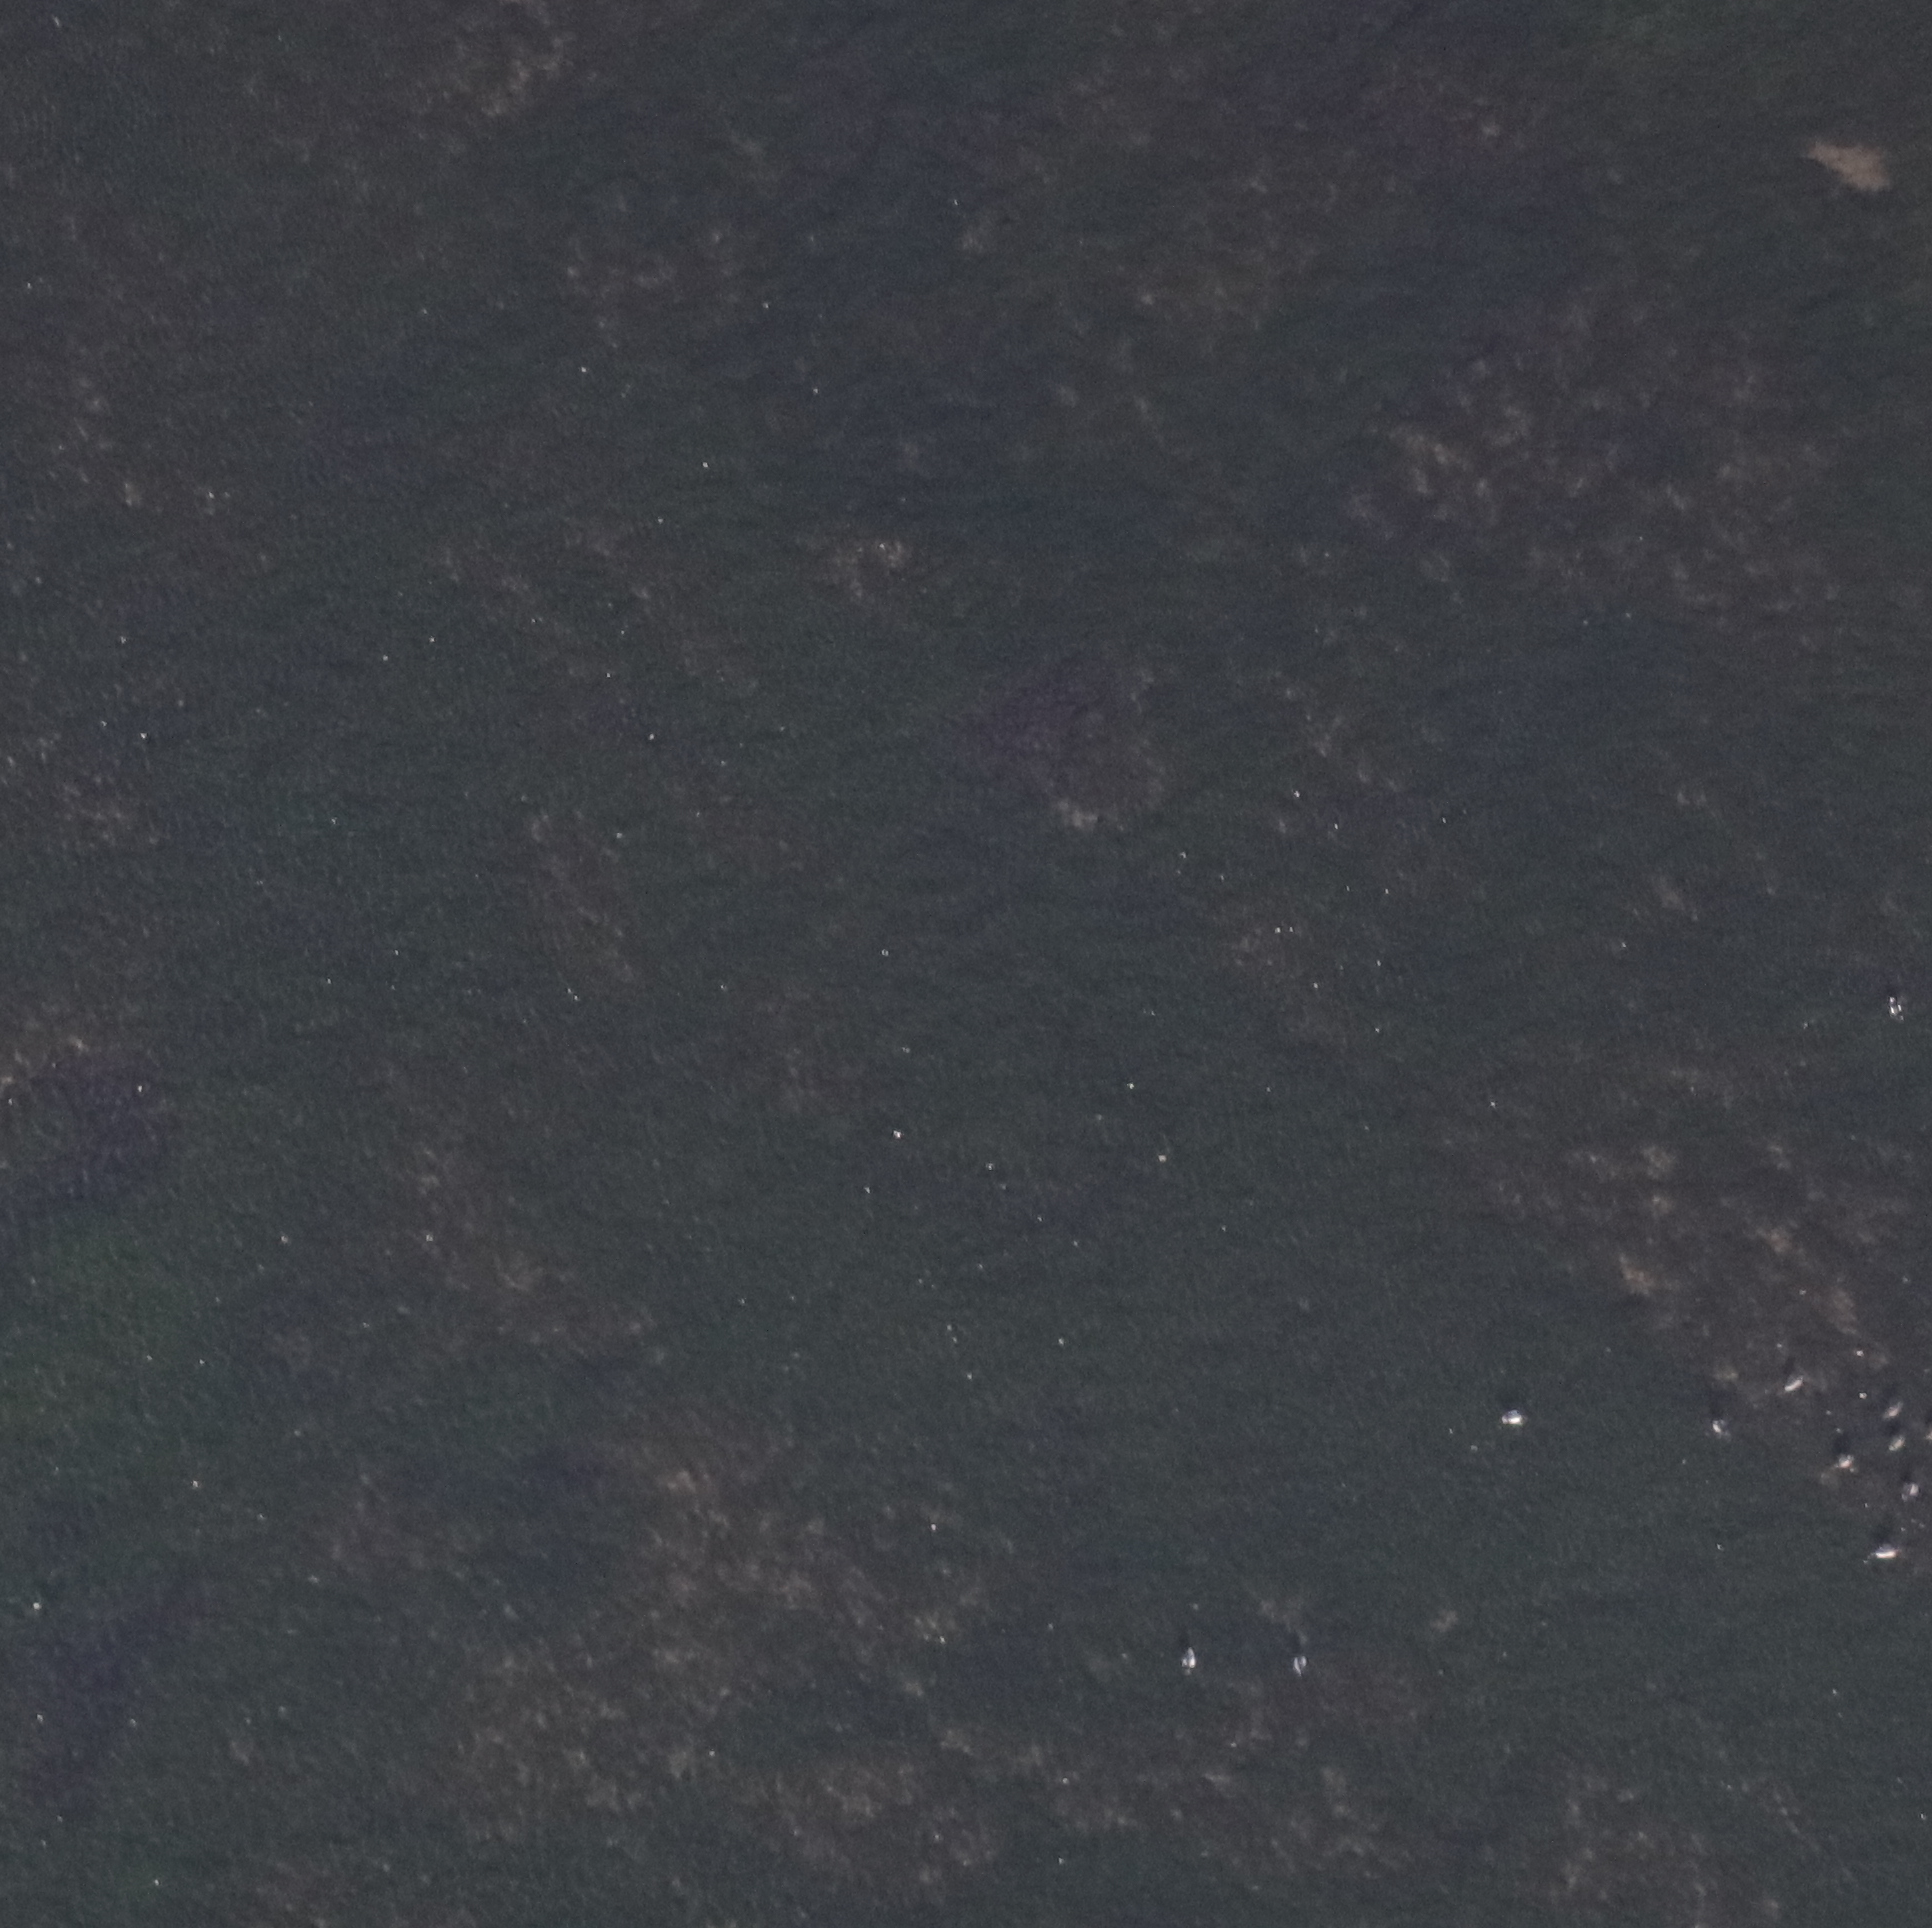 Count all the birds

11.